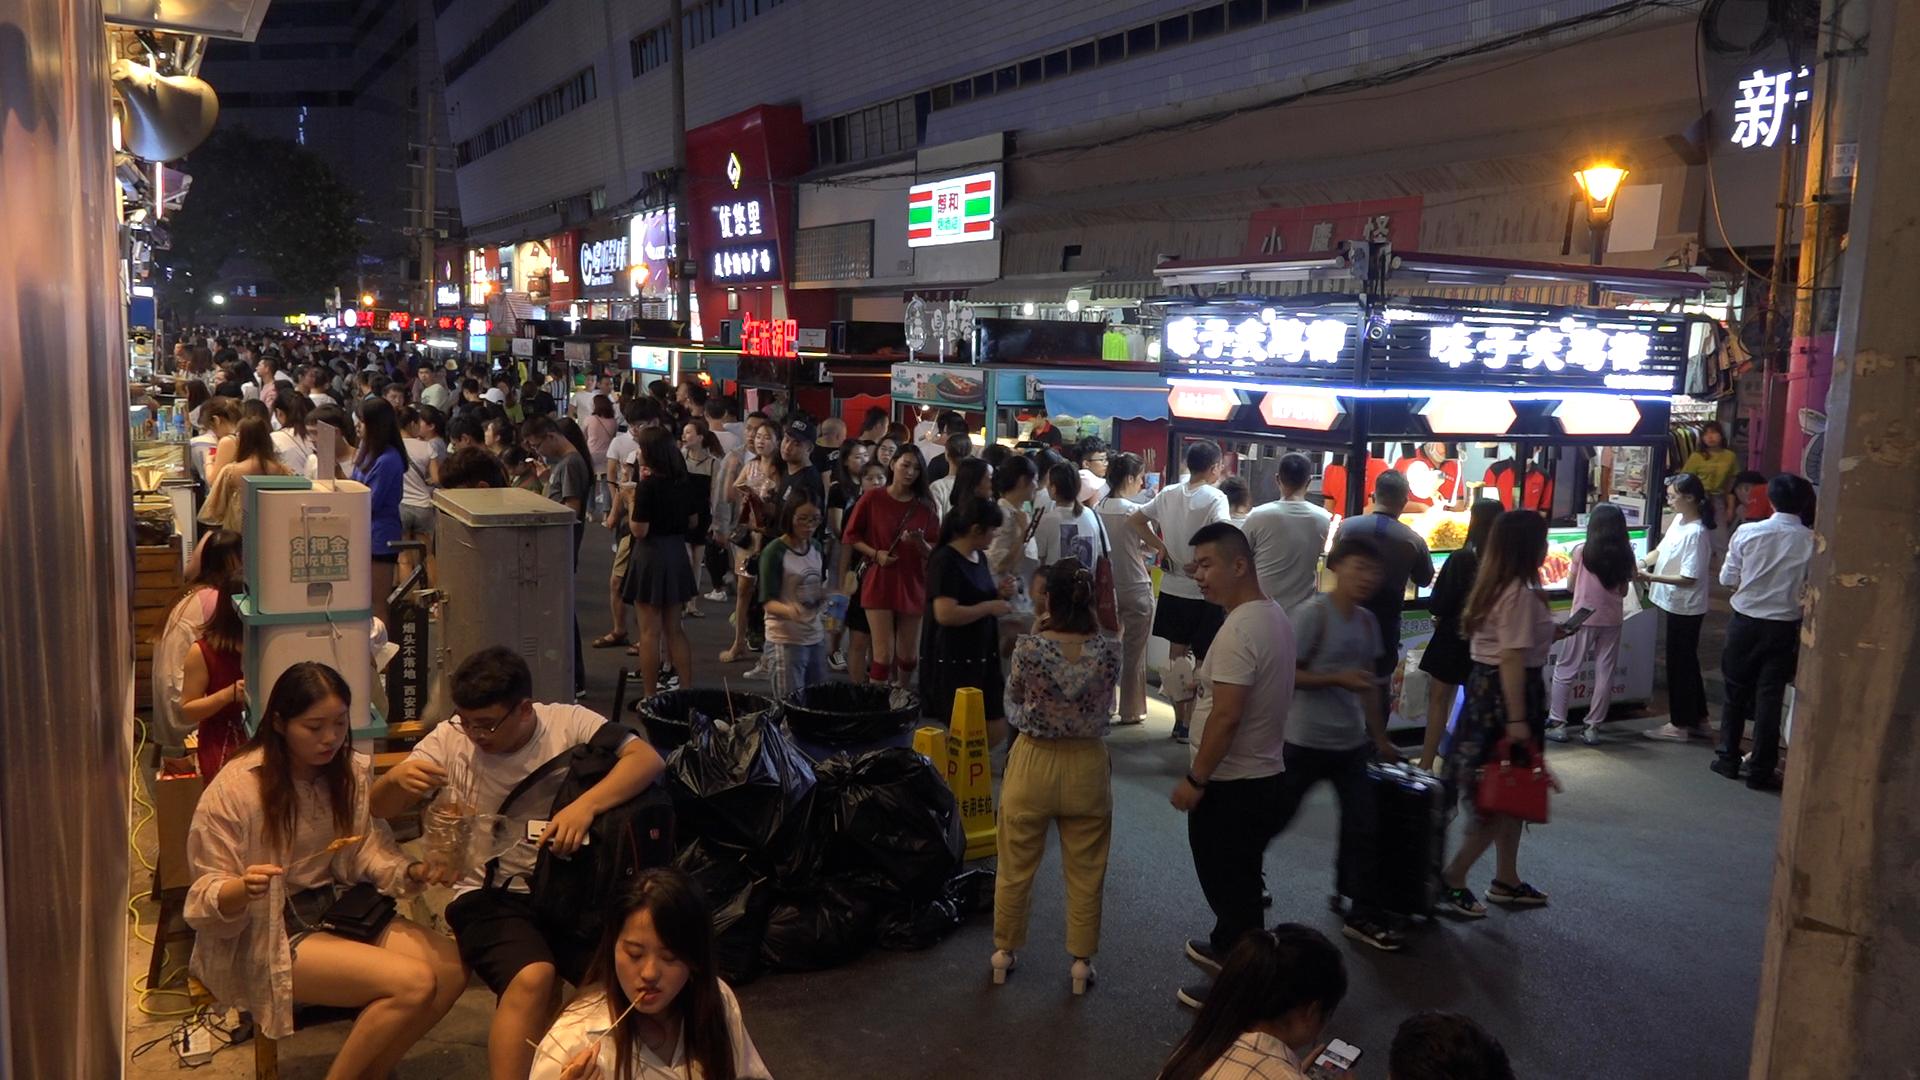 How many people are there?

160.